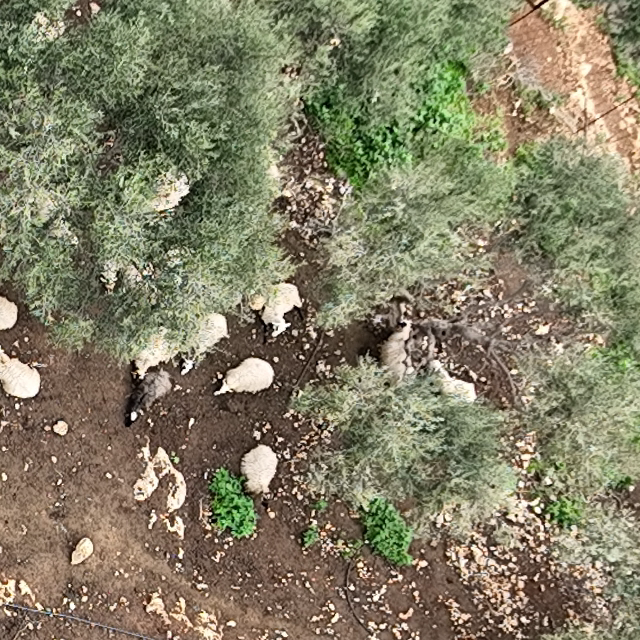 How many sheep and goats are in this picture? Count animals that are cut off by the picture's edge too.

13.